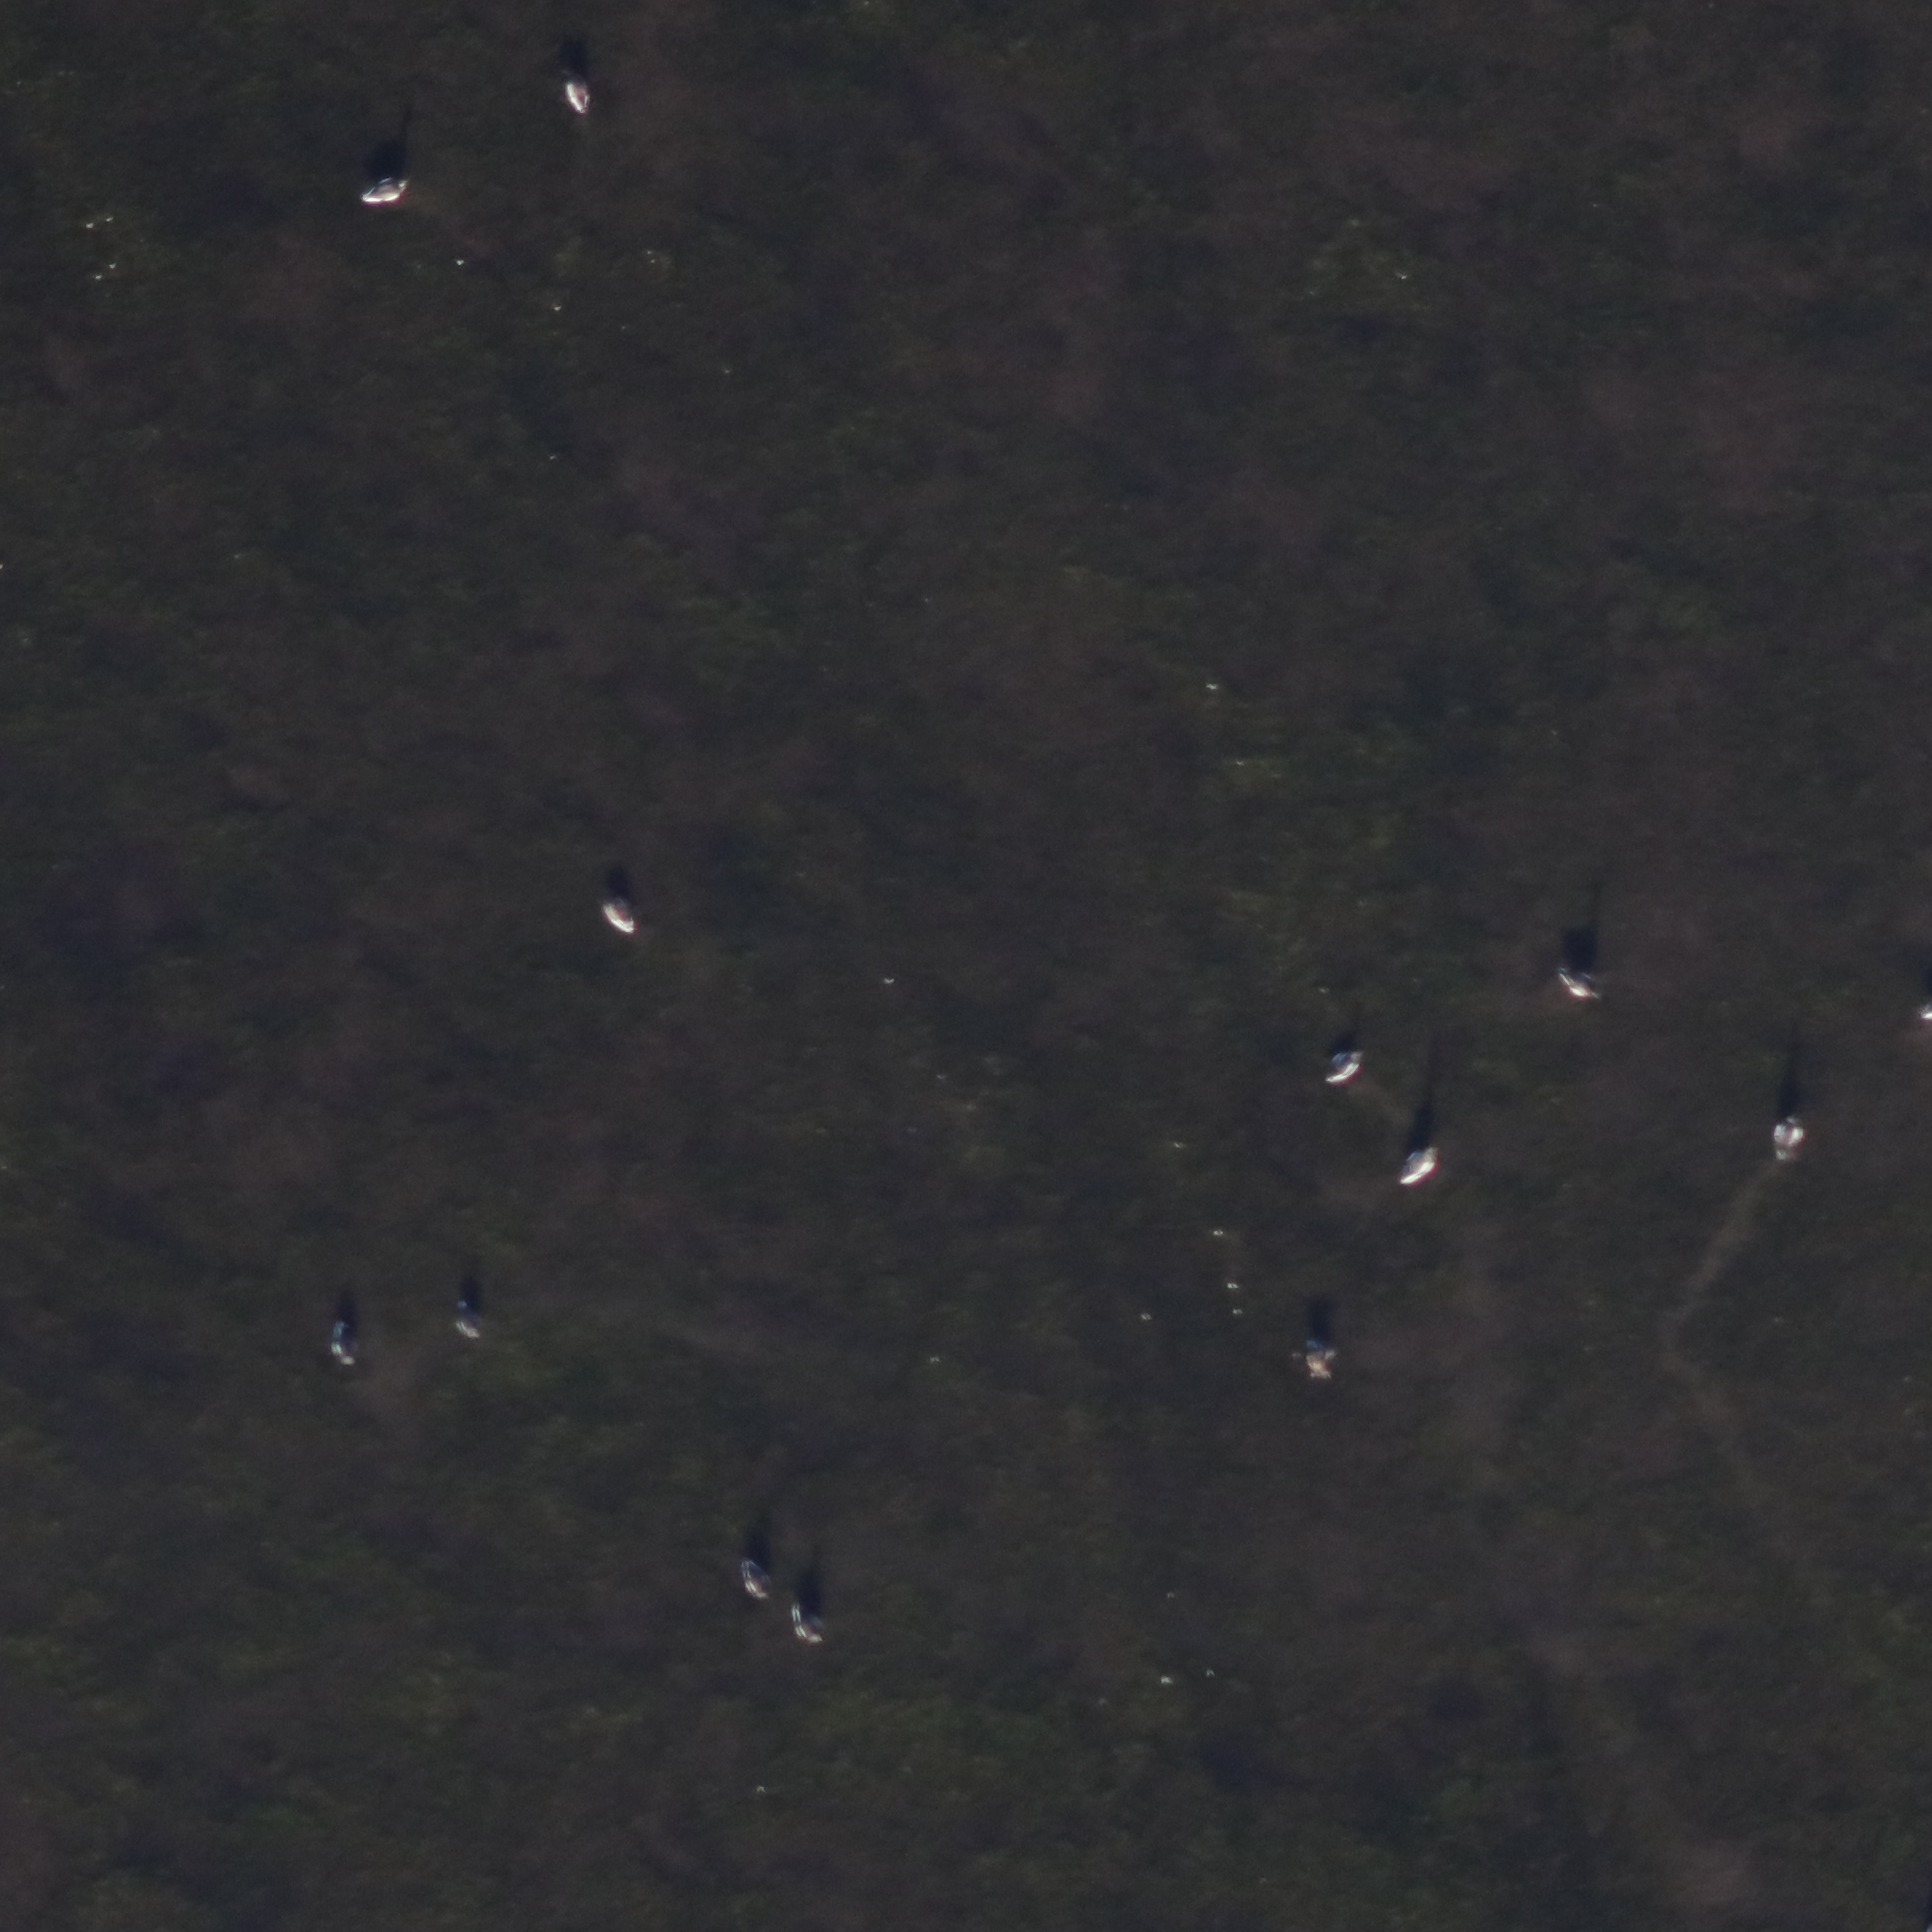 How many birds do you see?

12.